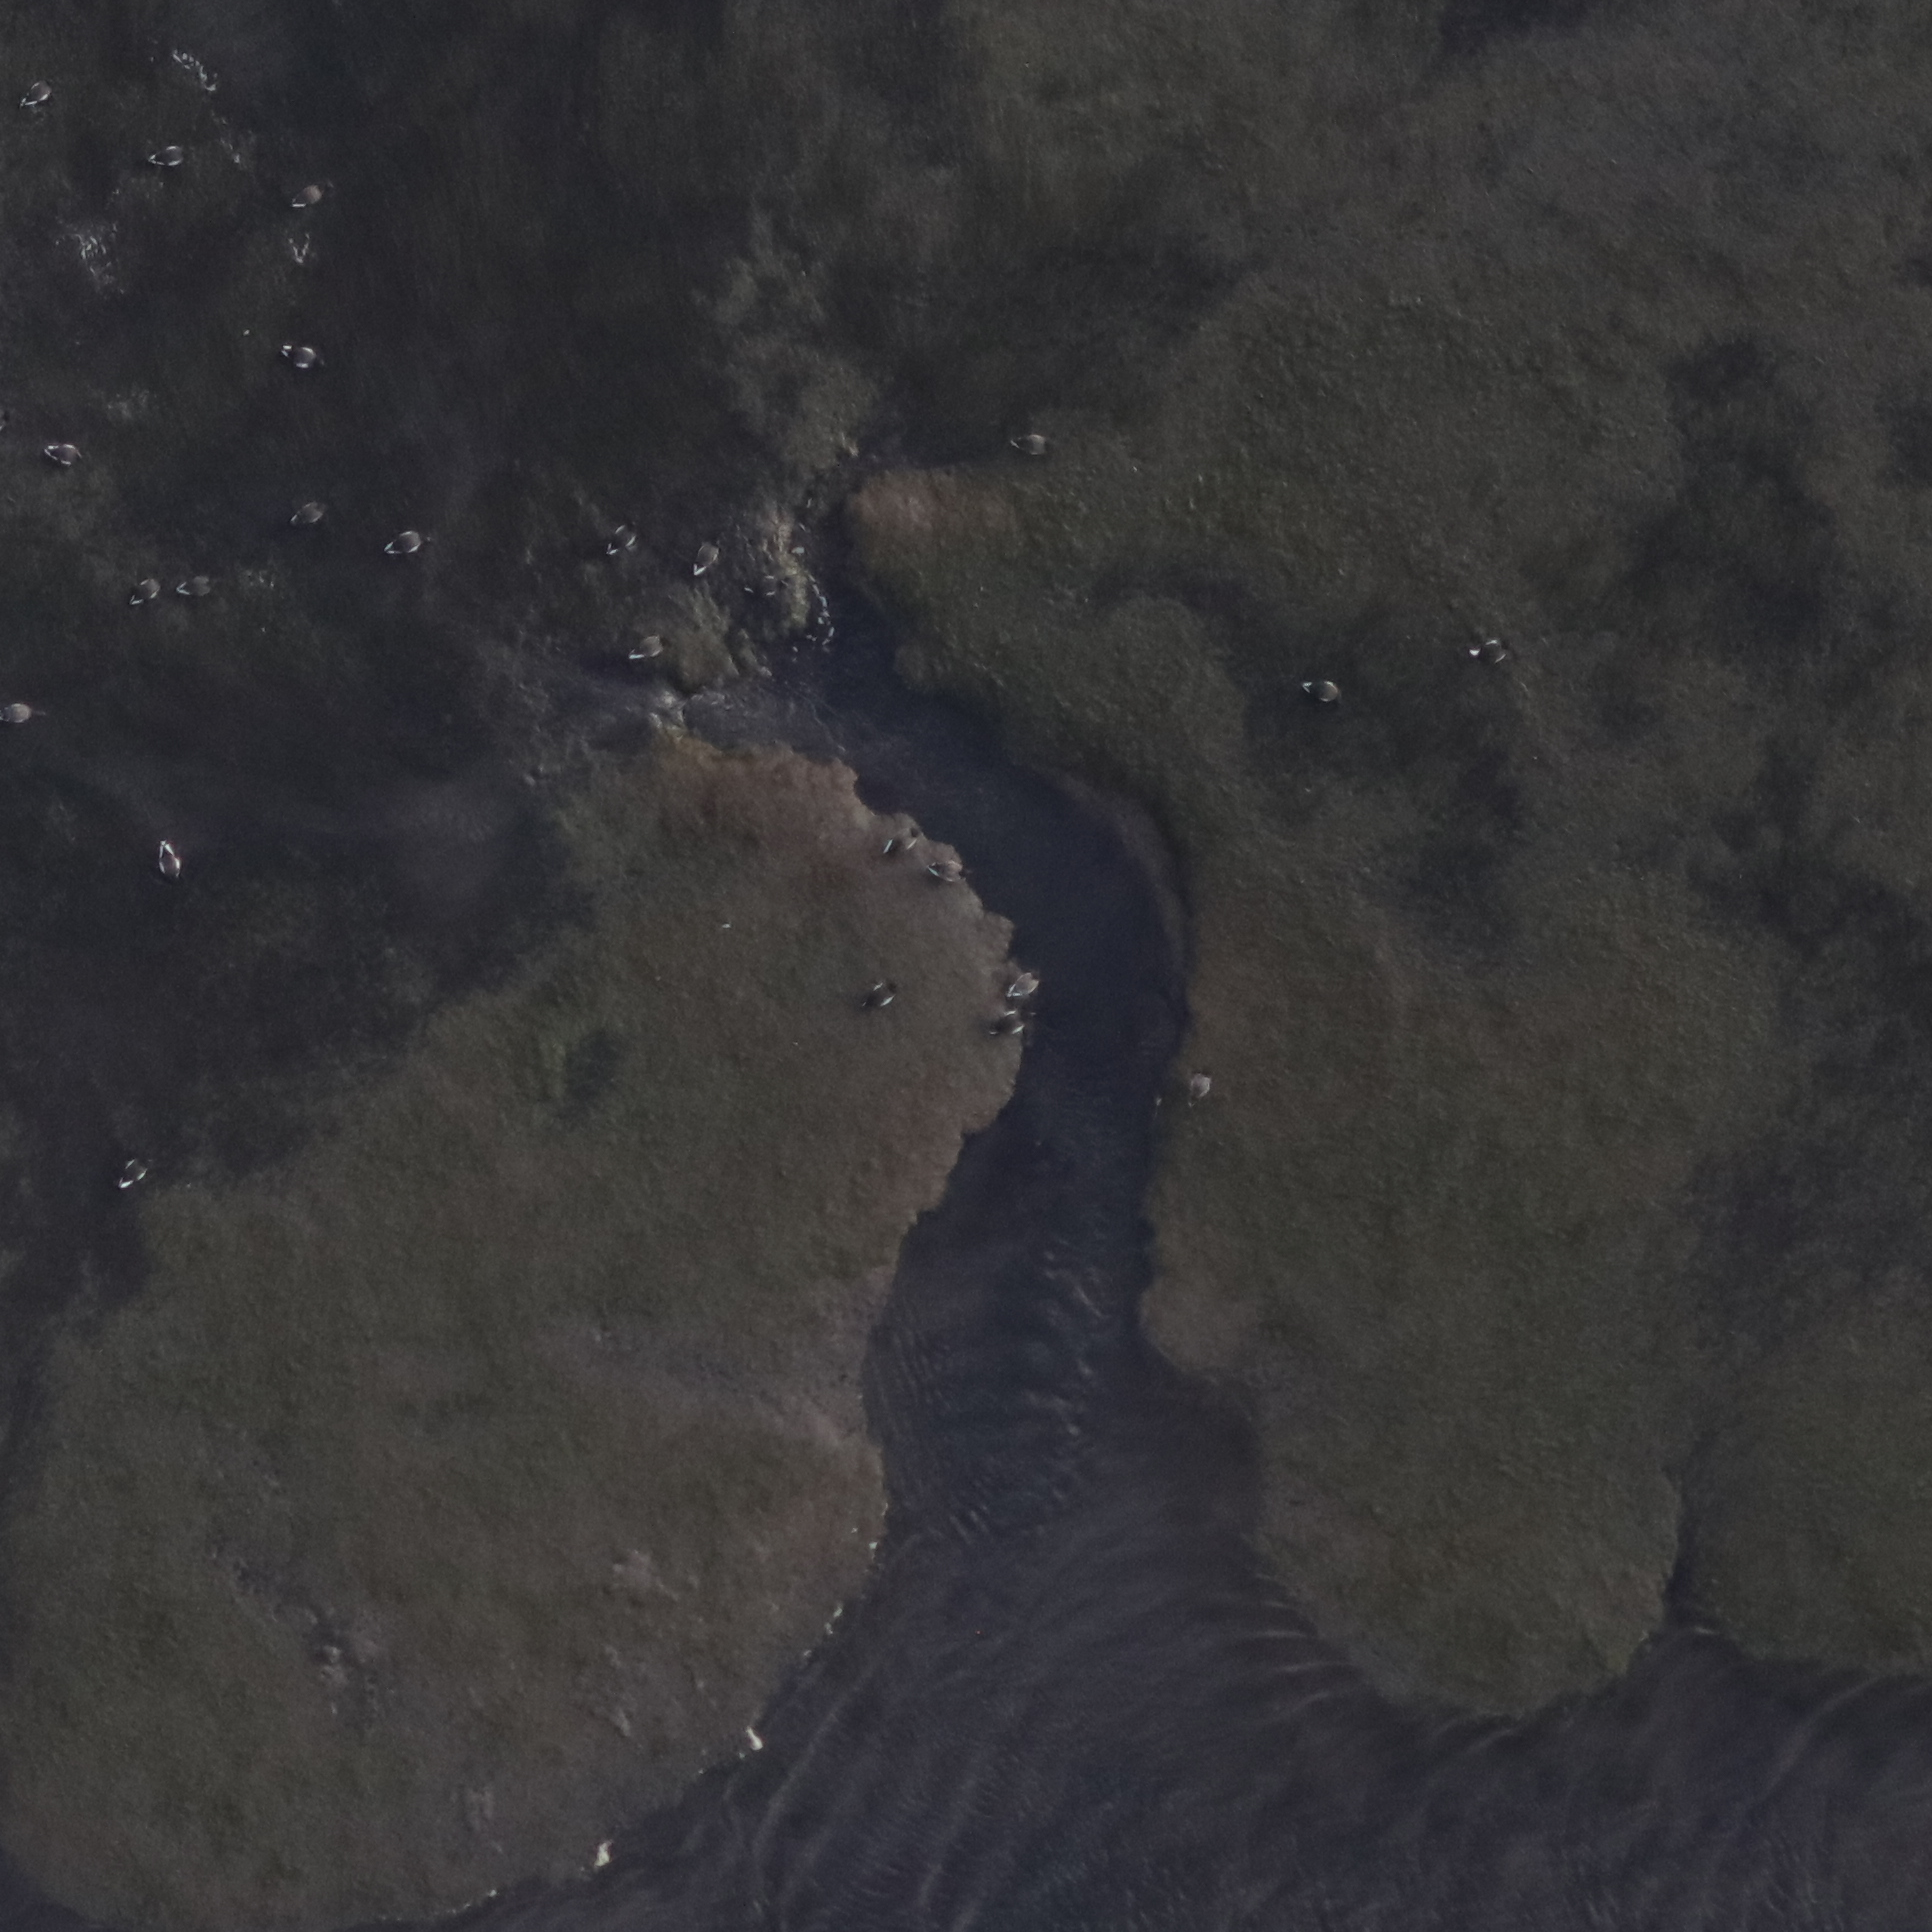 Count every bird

25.